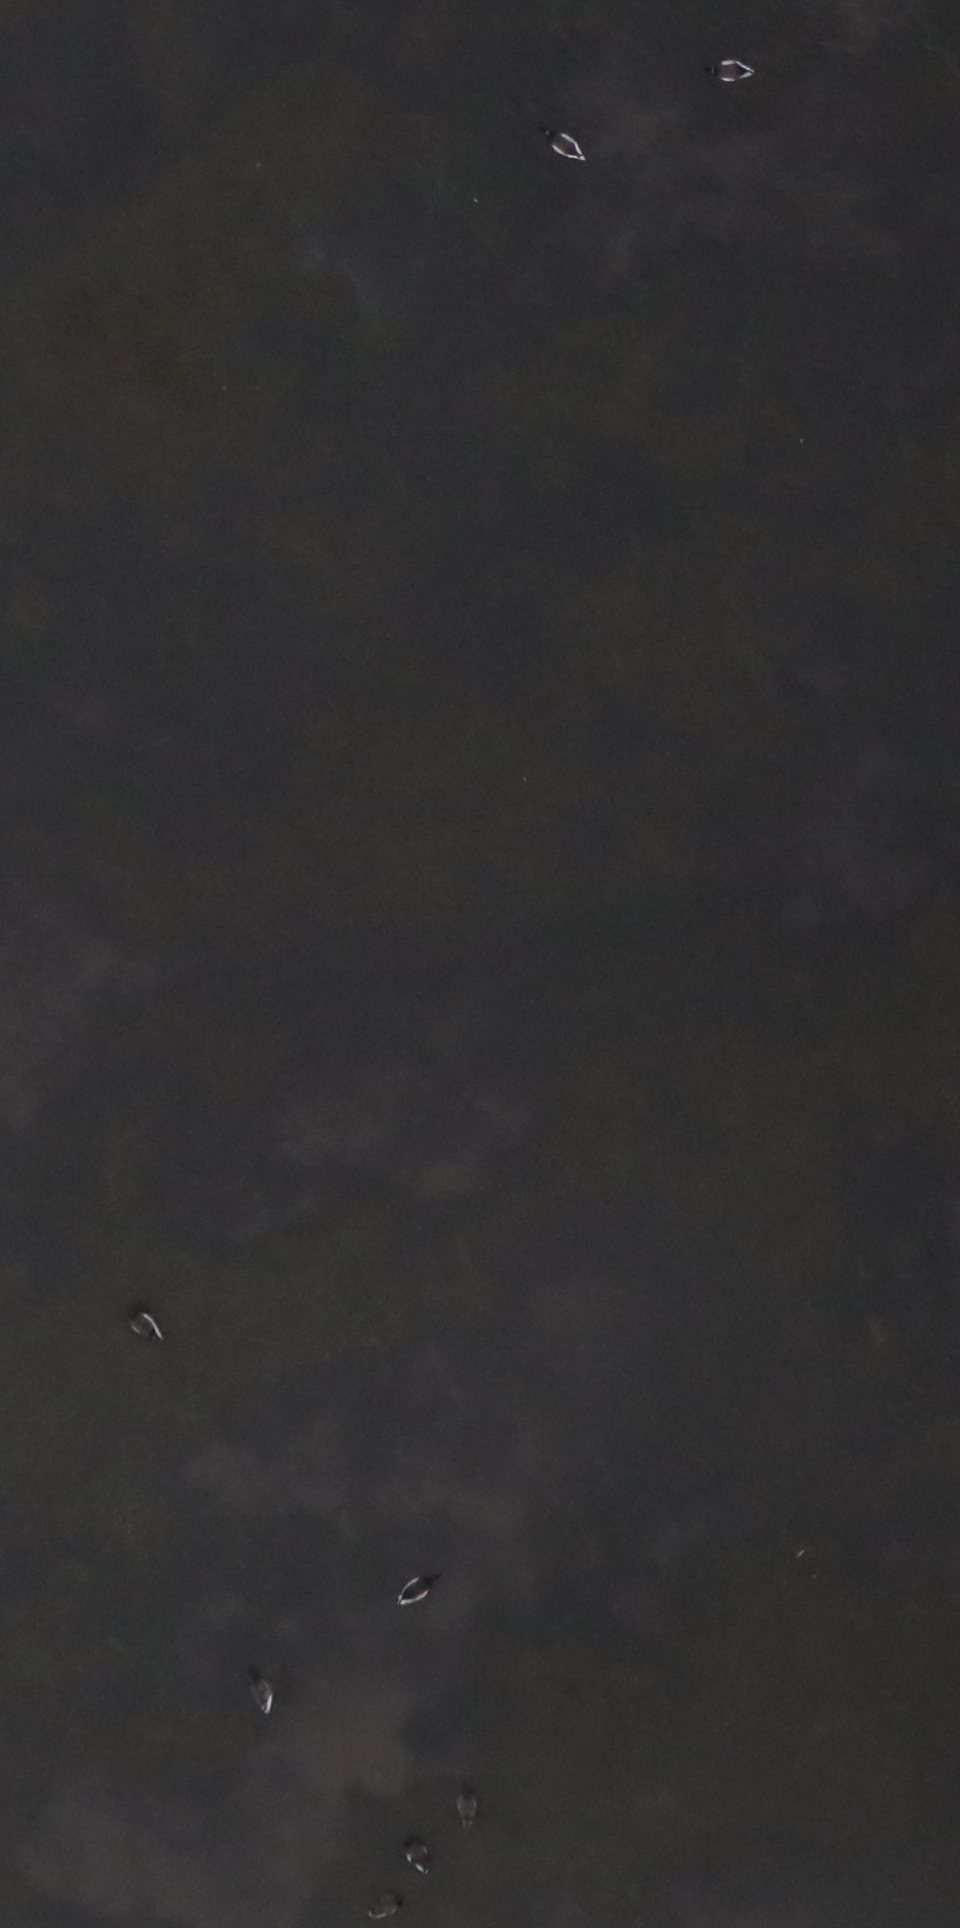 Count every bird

8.